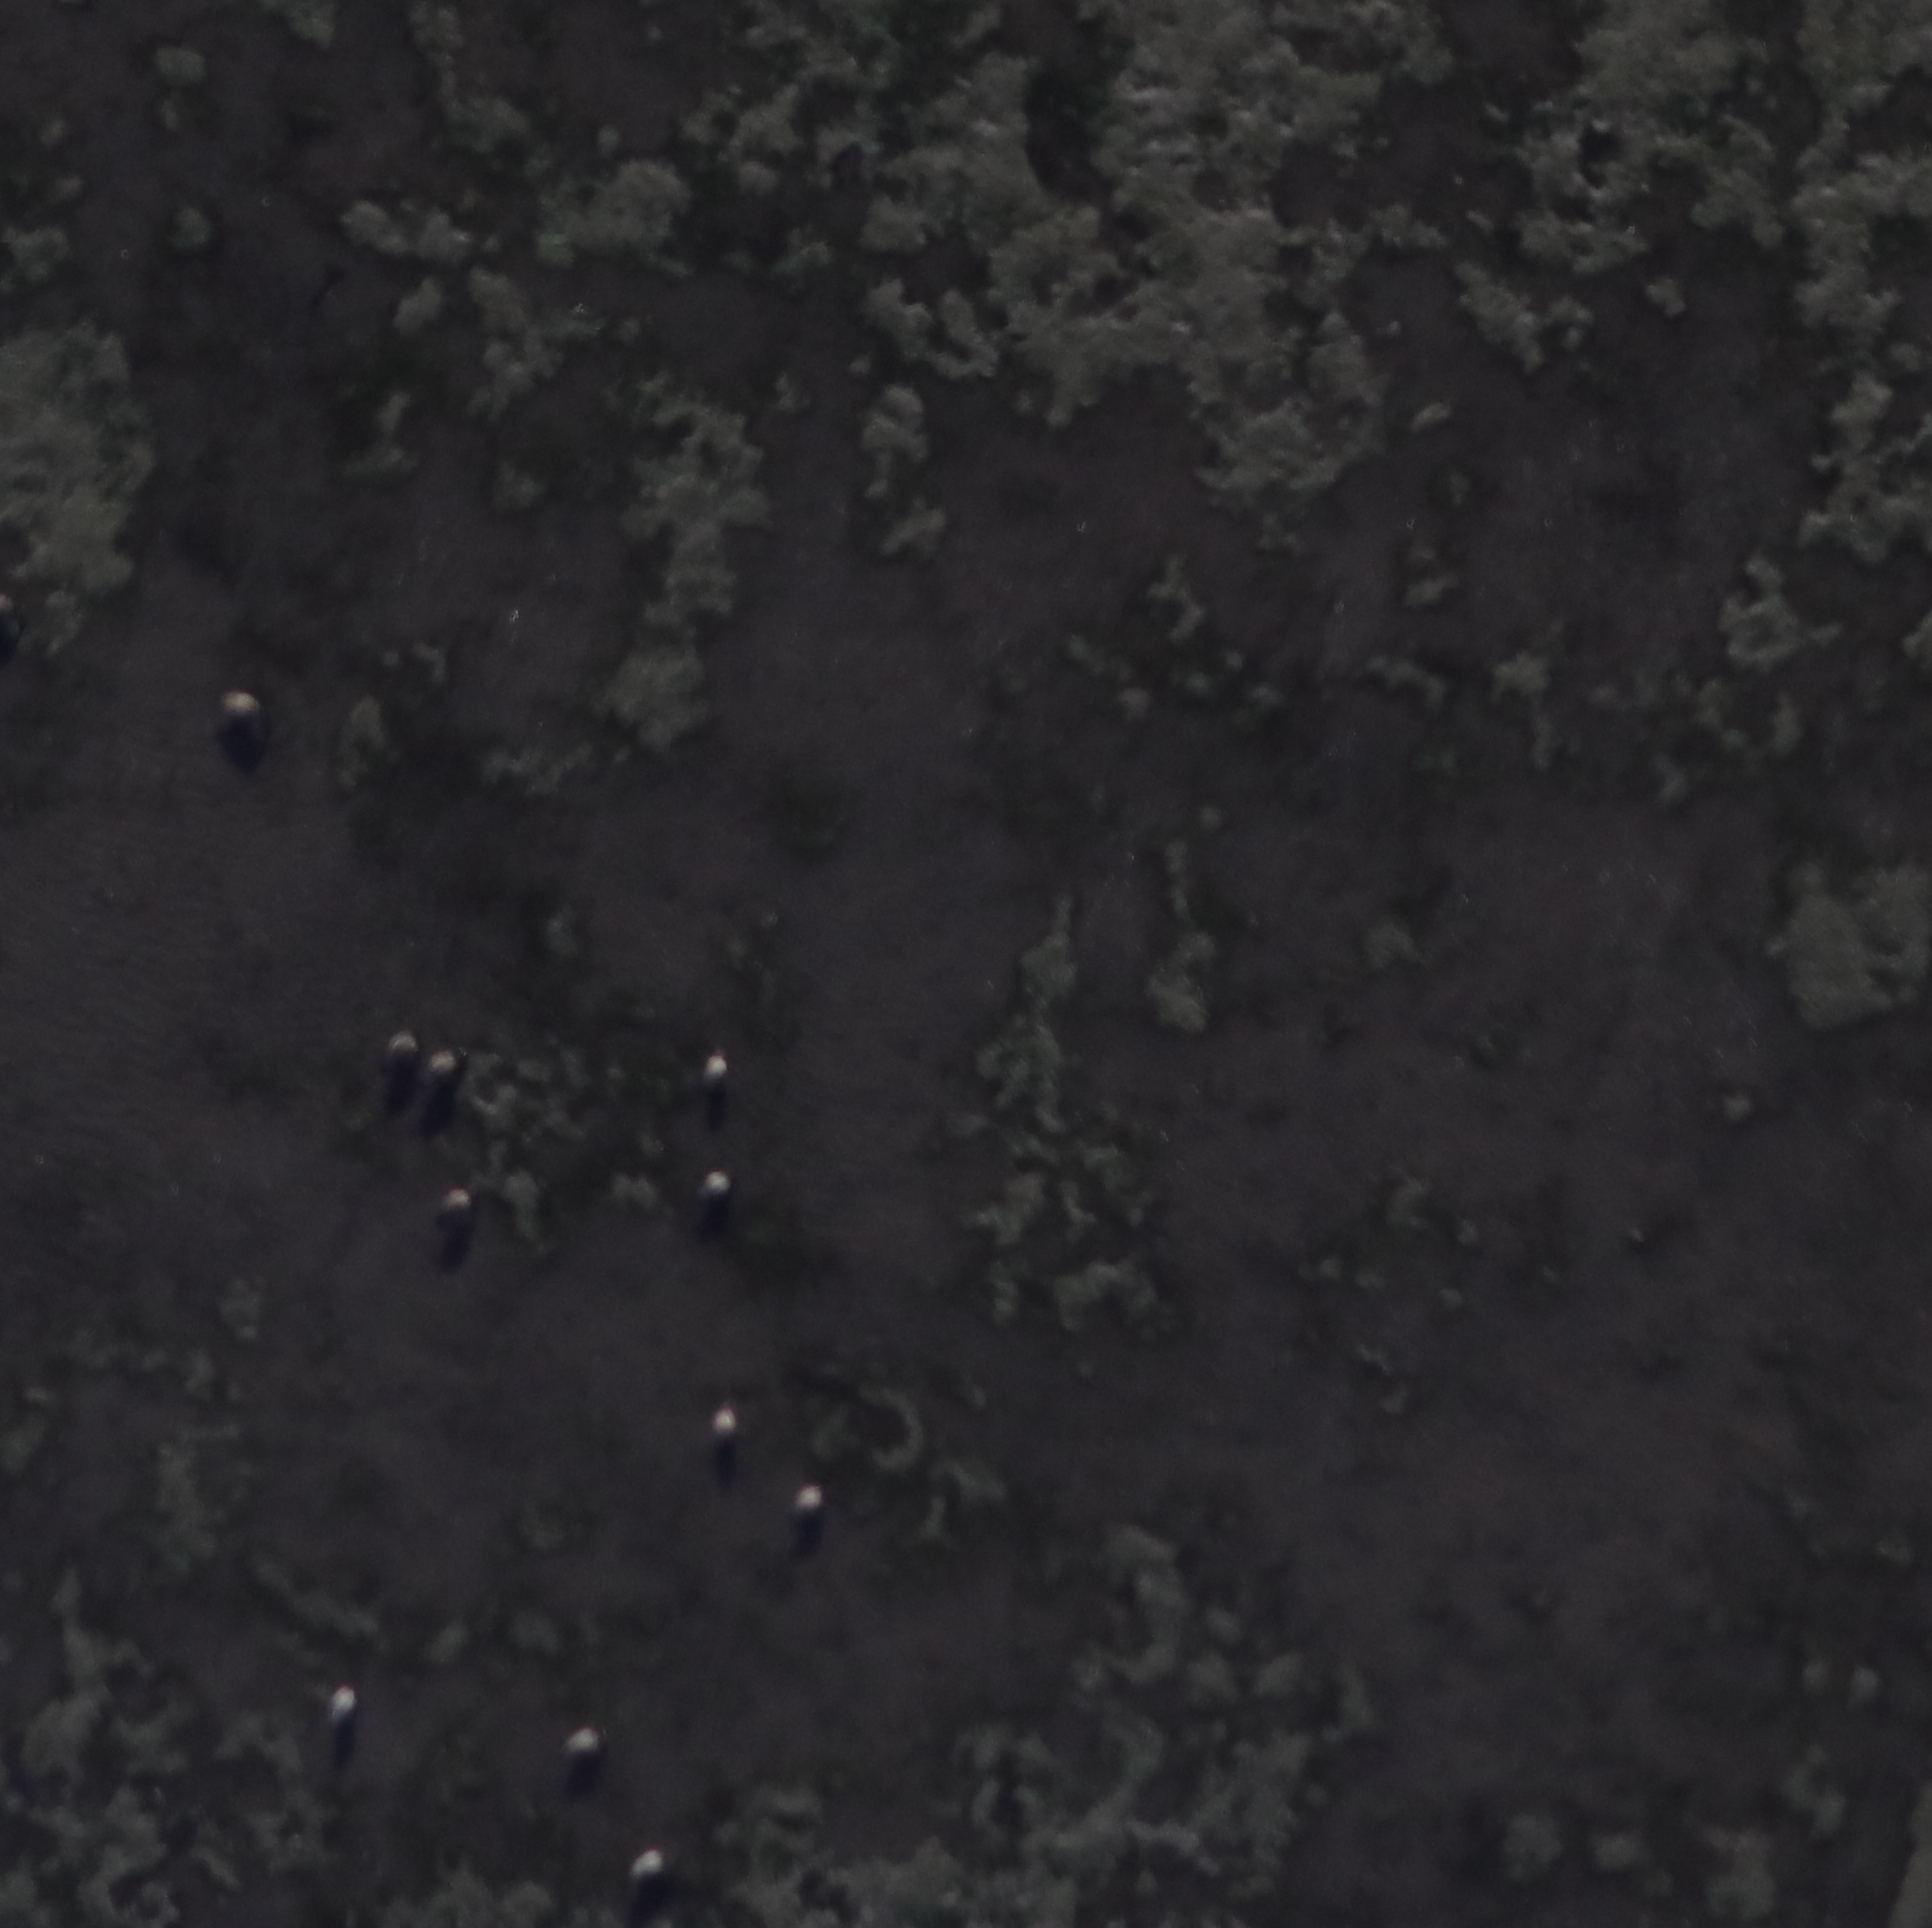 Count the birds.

11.